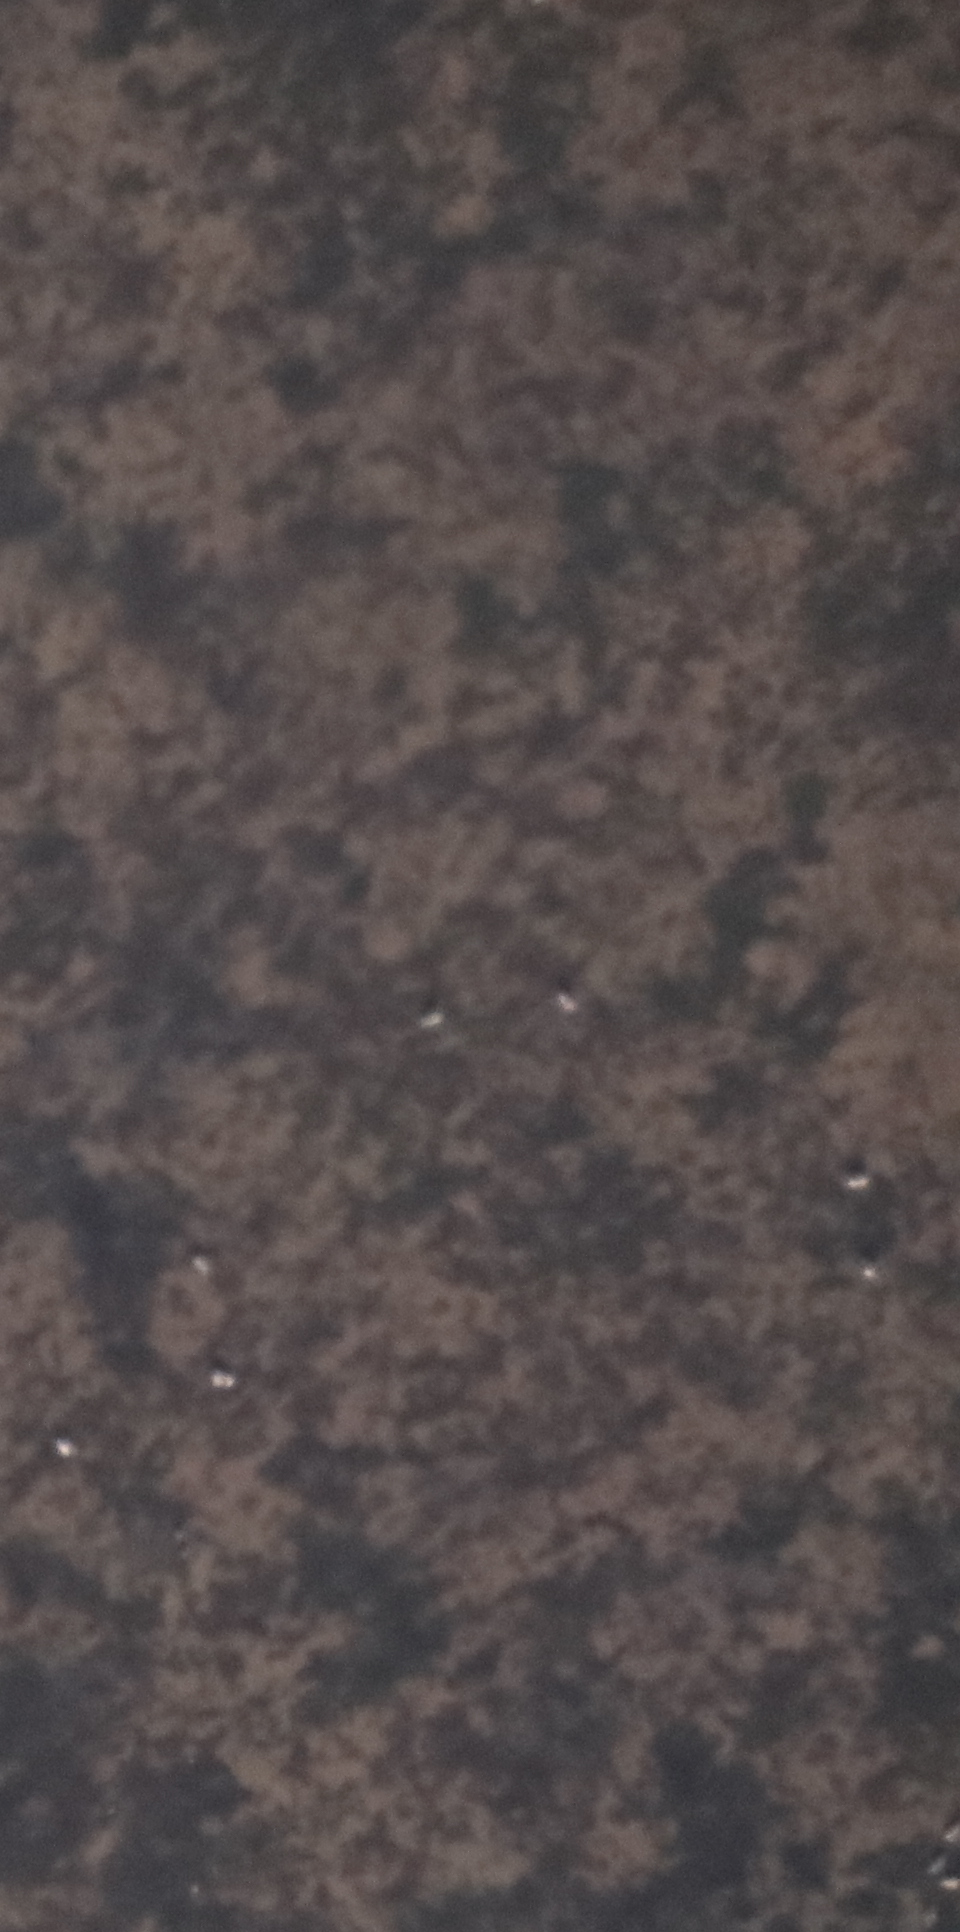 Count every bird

10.